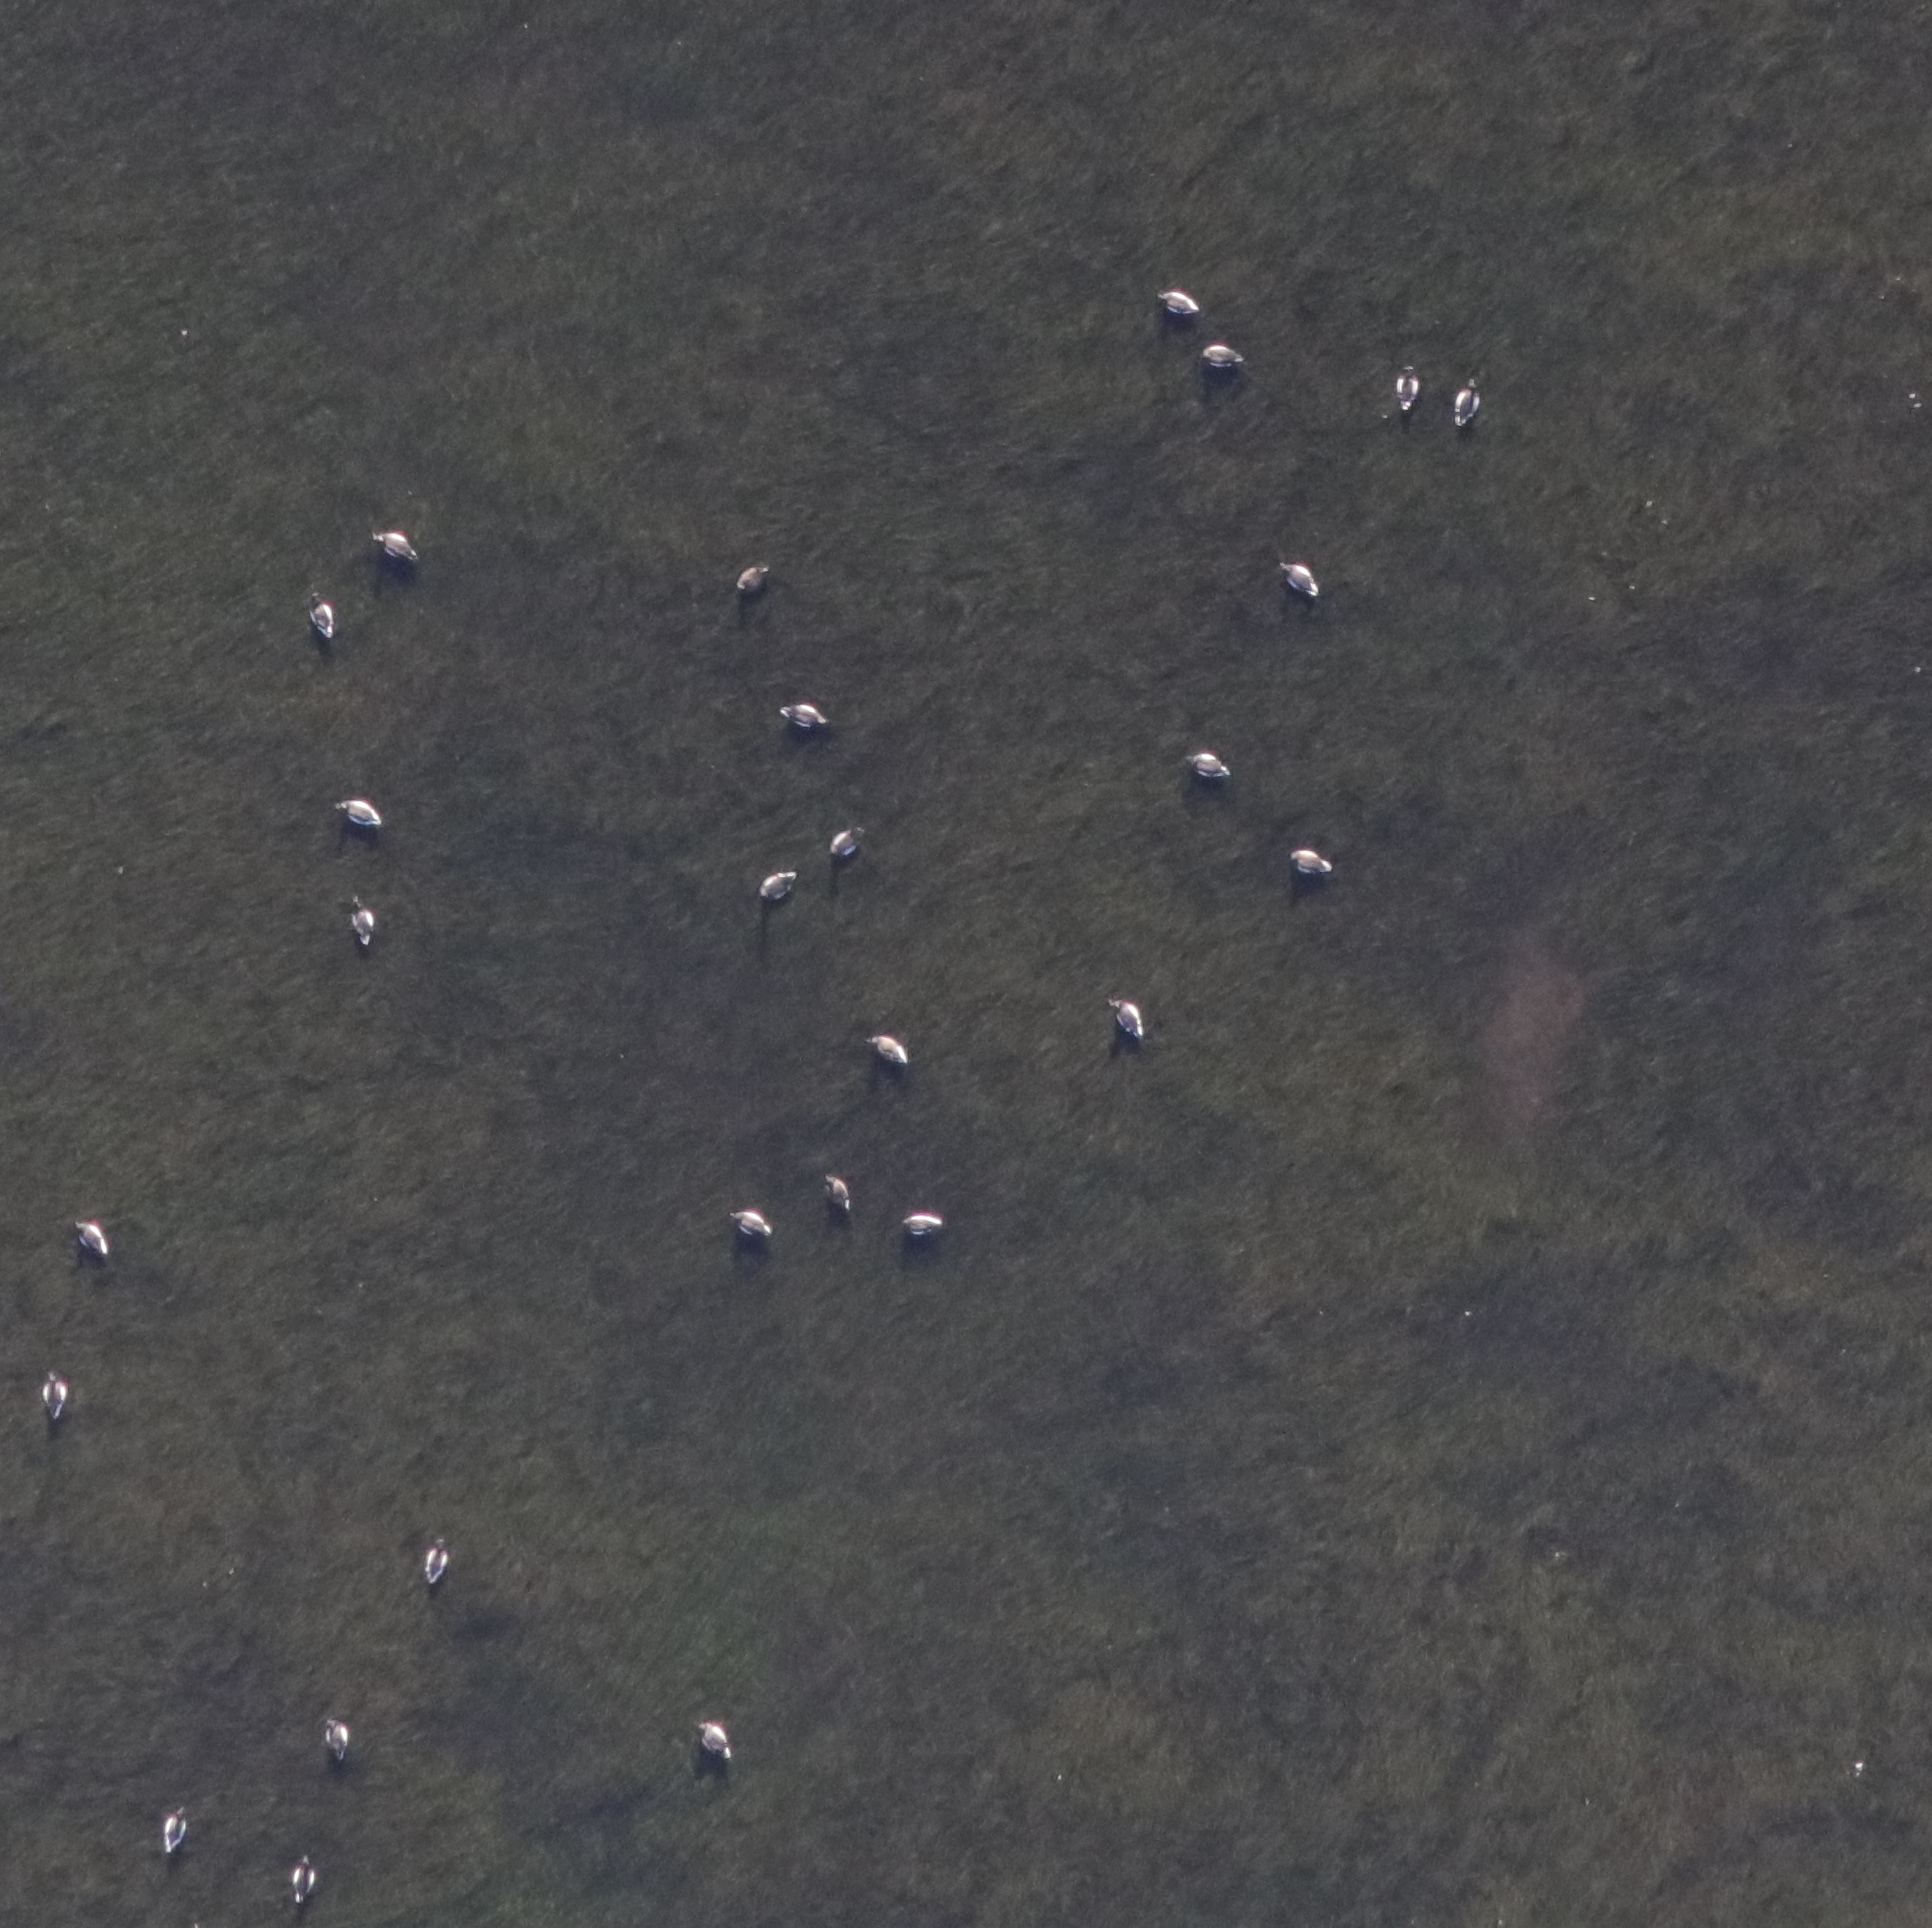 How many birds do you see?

27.